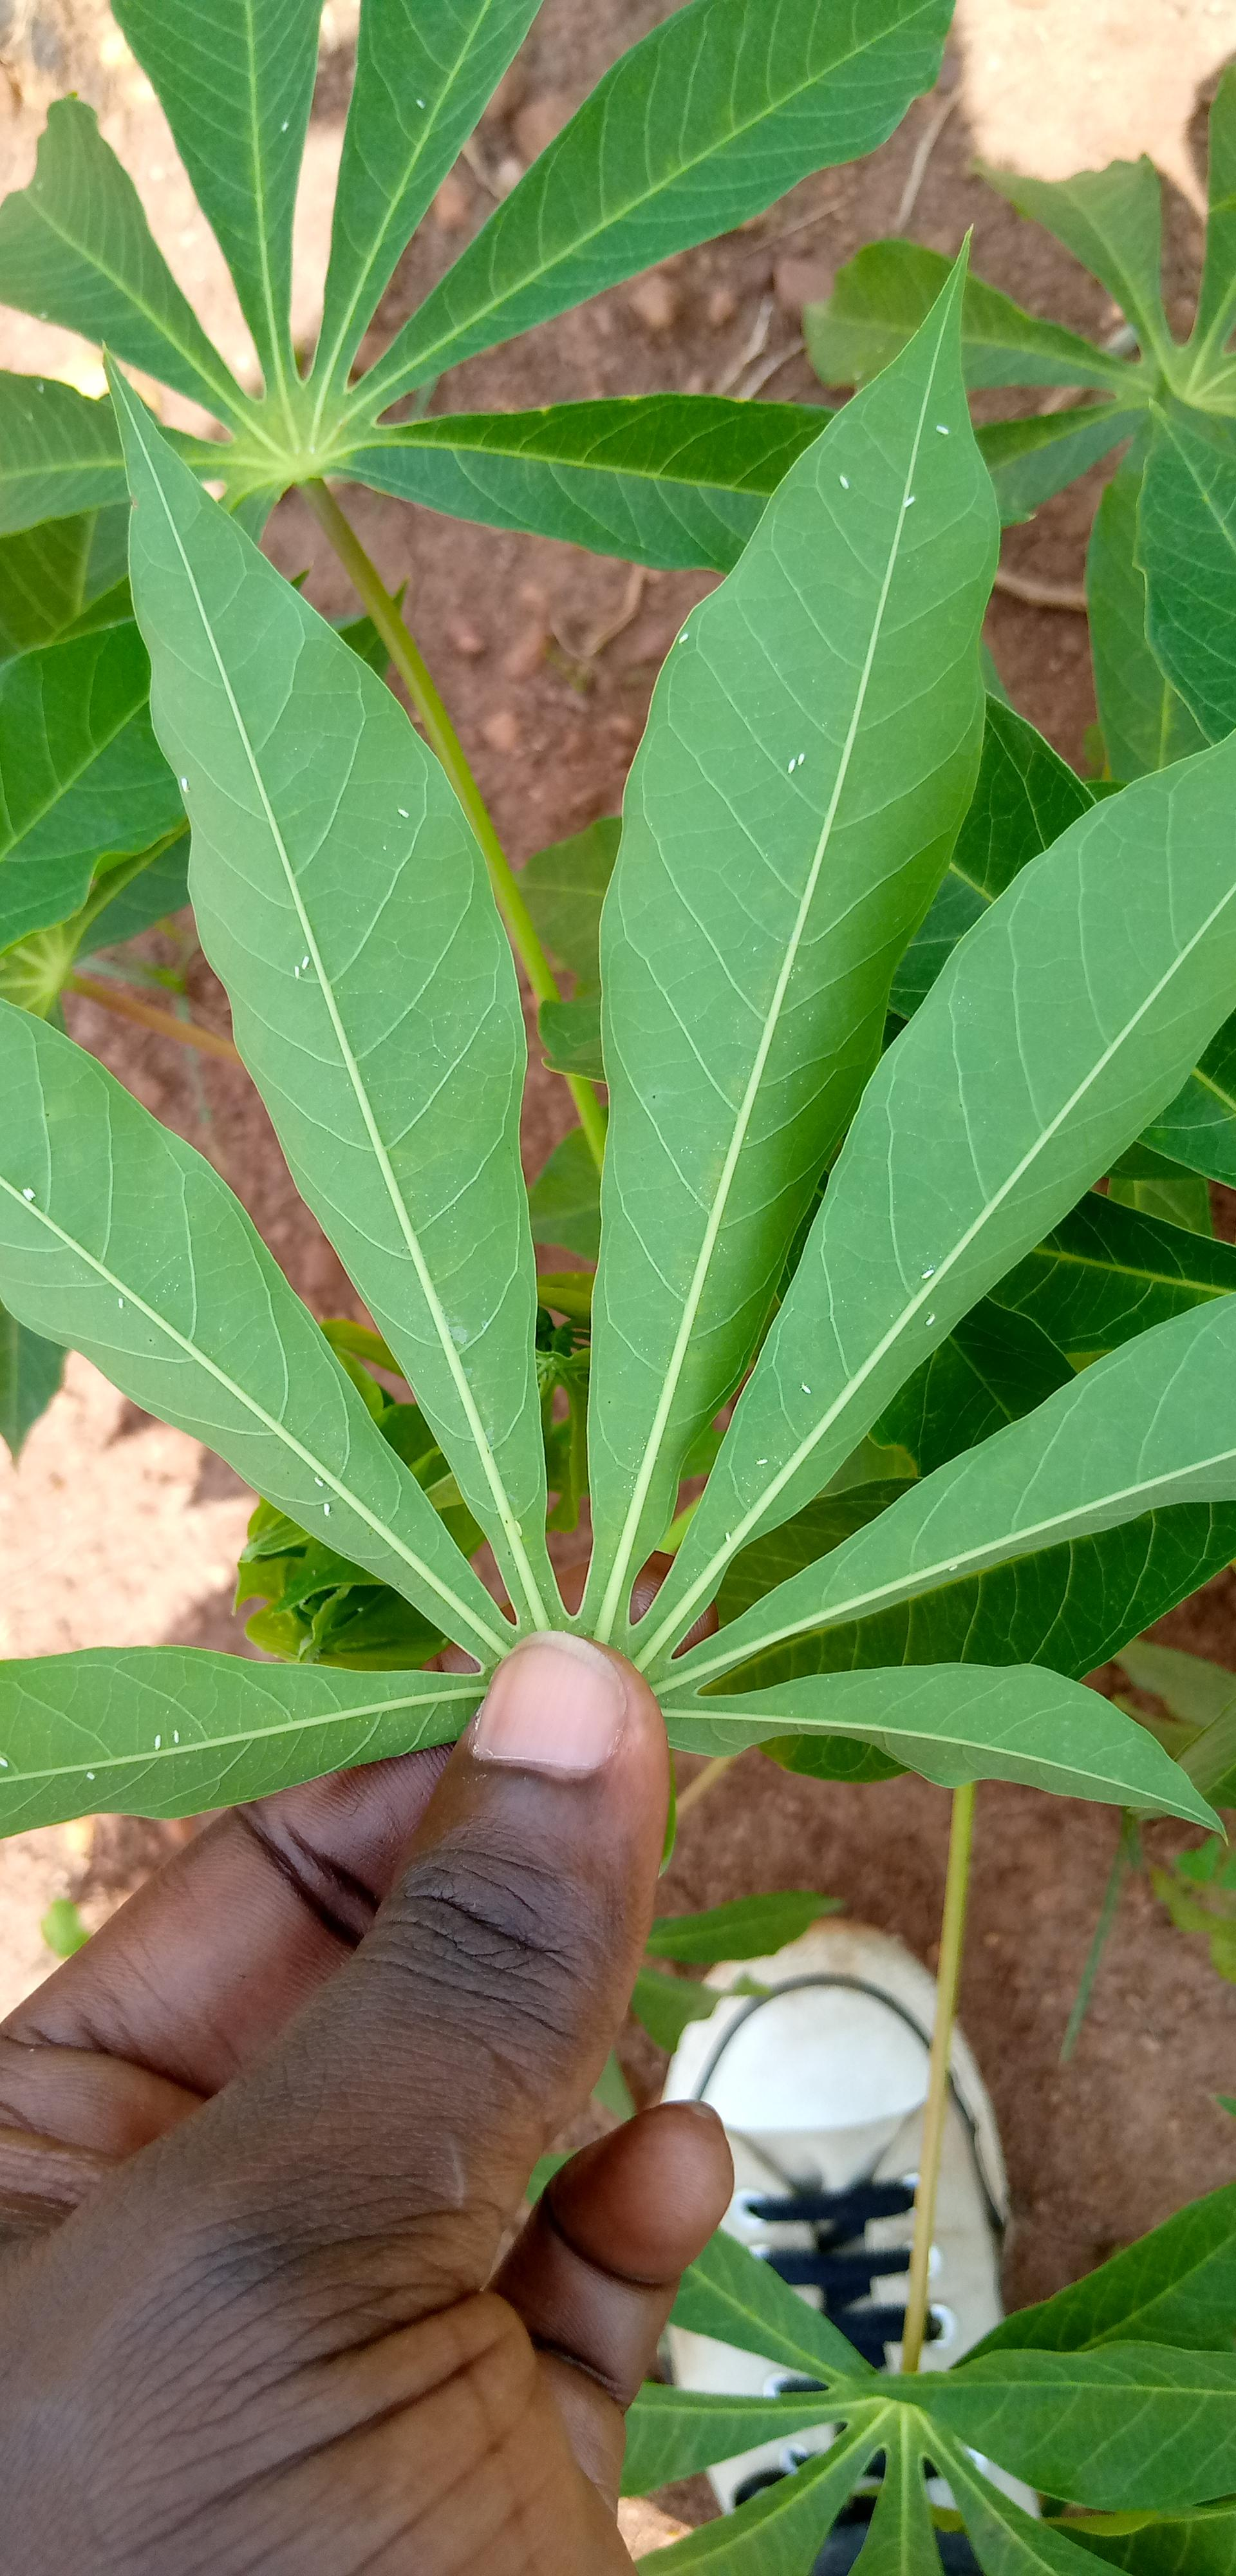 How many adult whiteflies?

24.